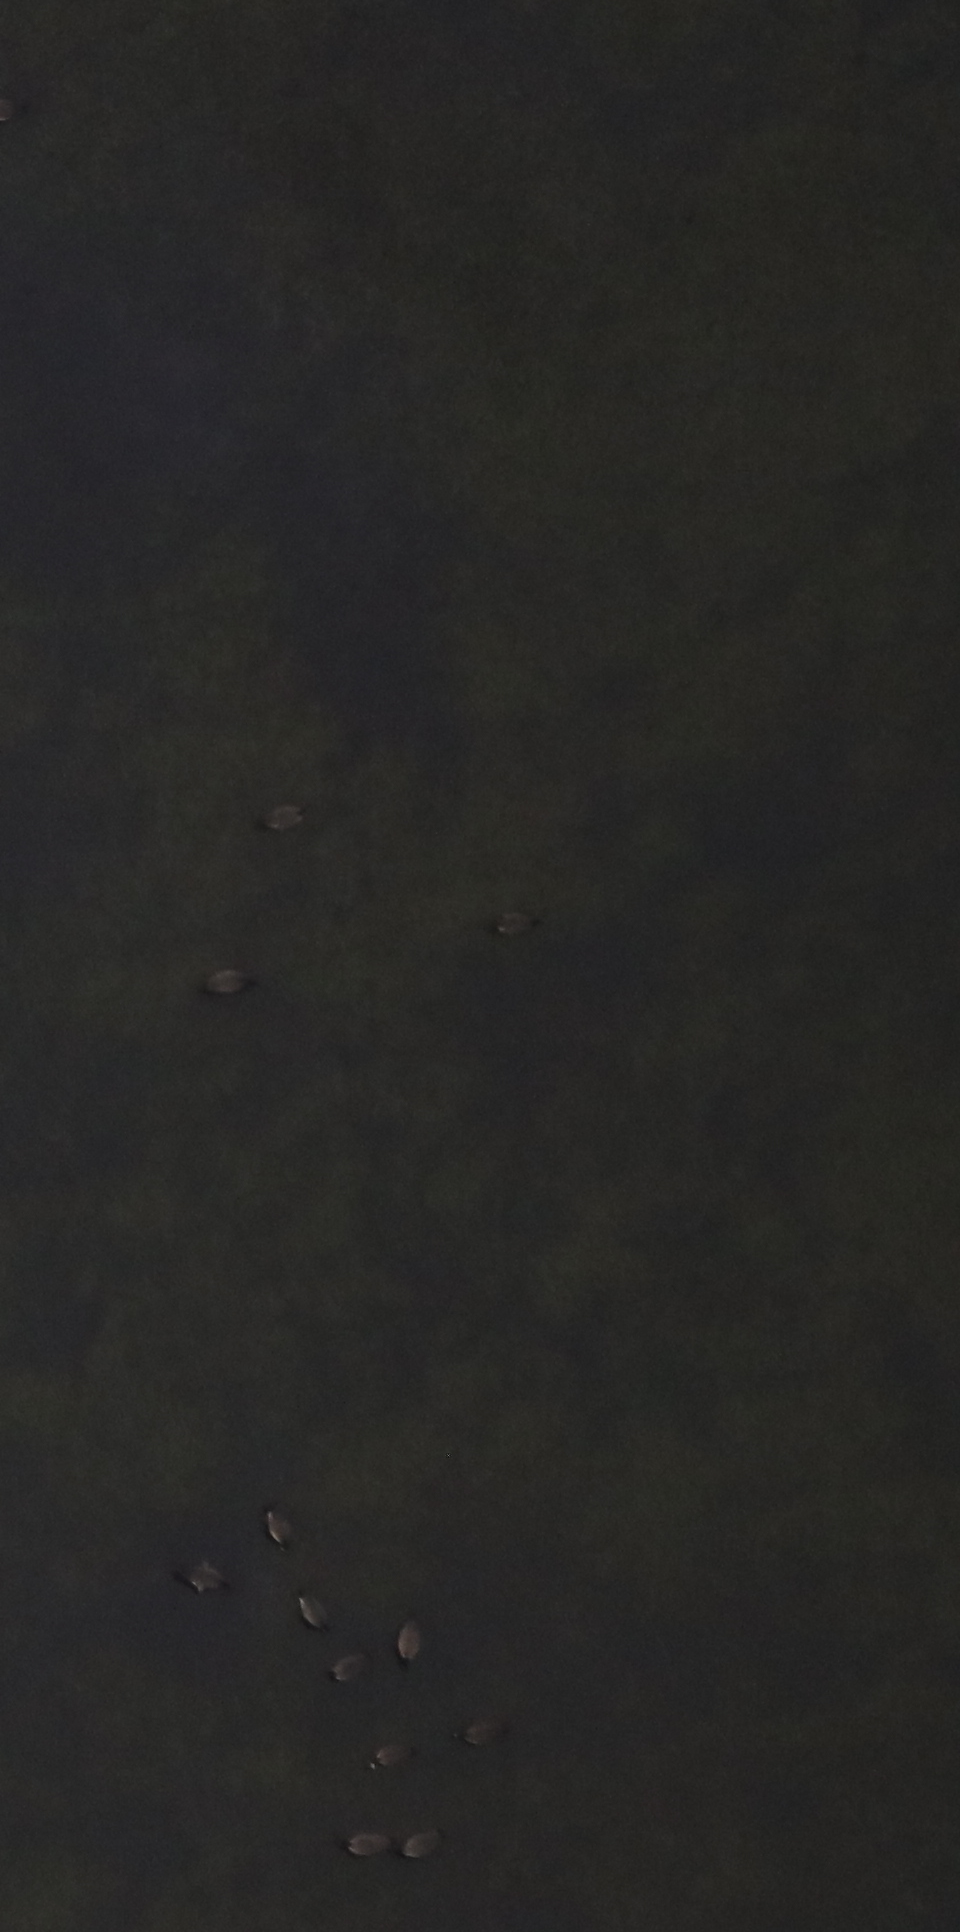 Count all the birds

13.